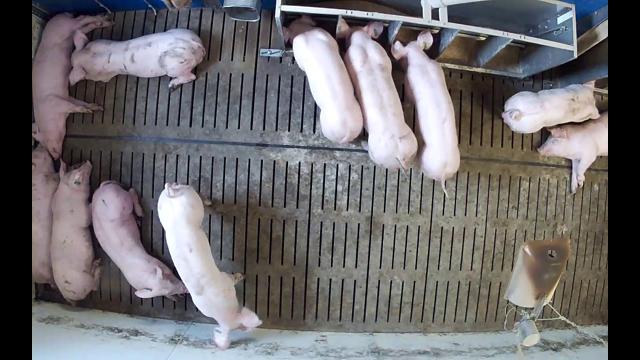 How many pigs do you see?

11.